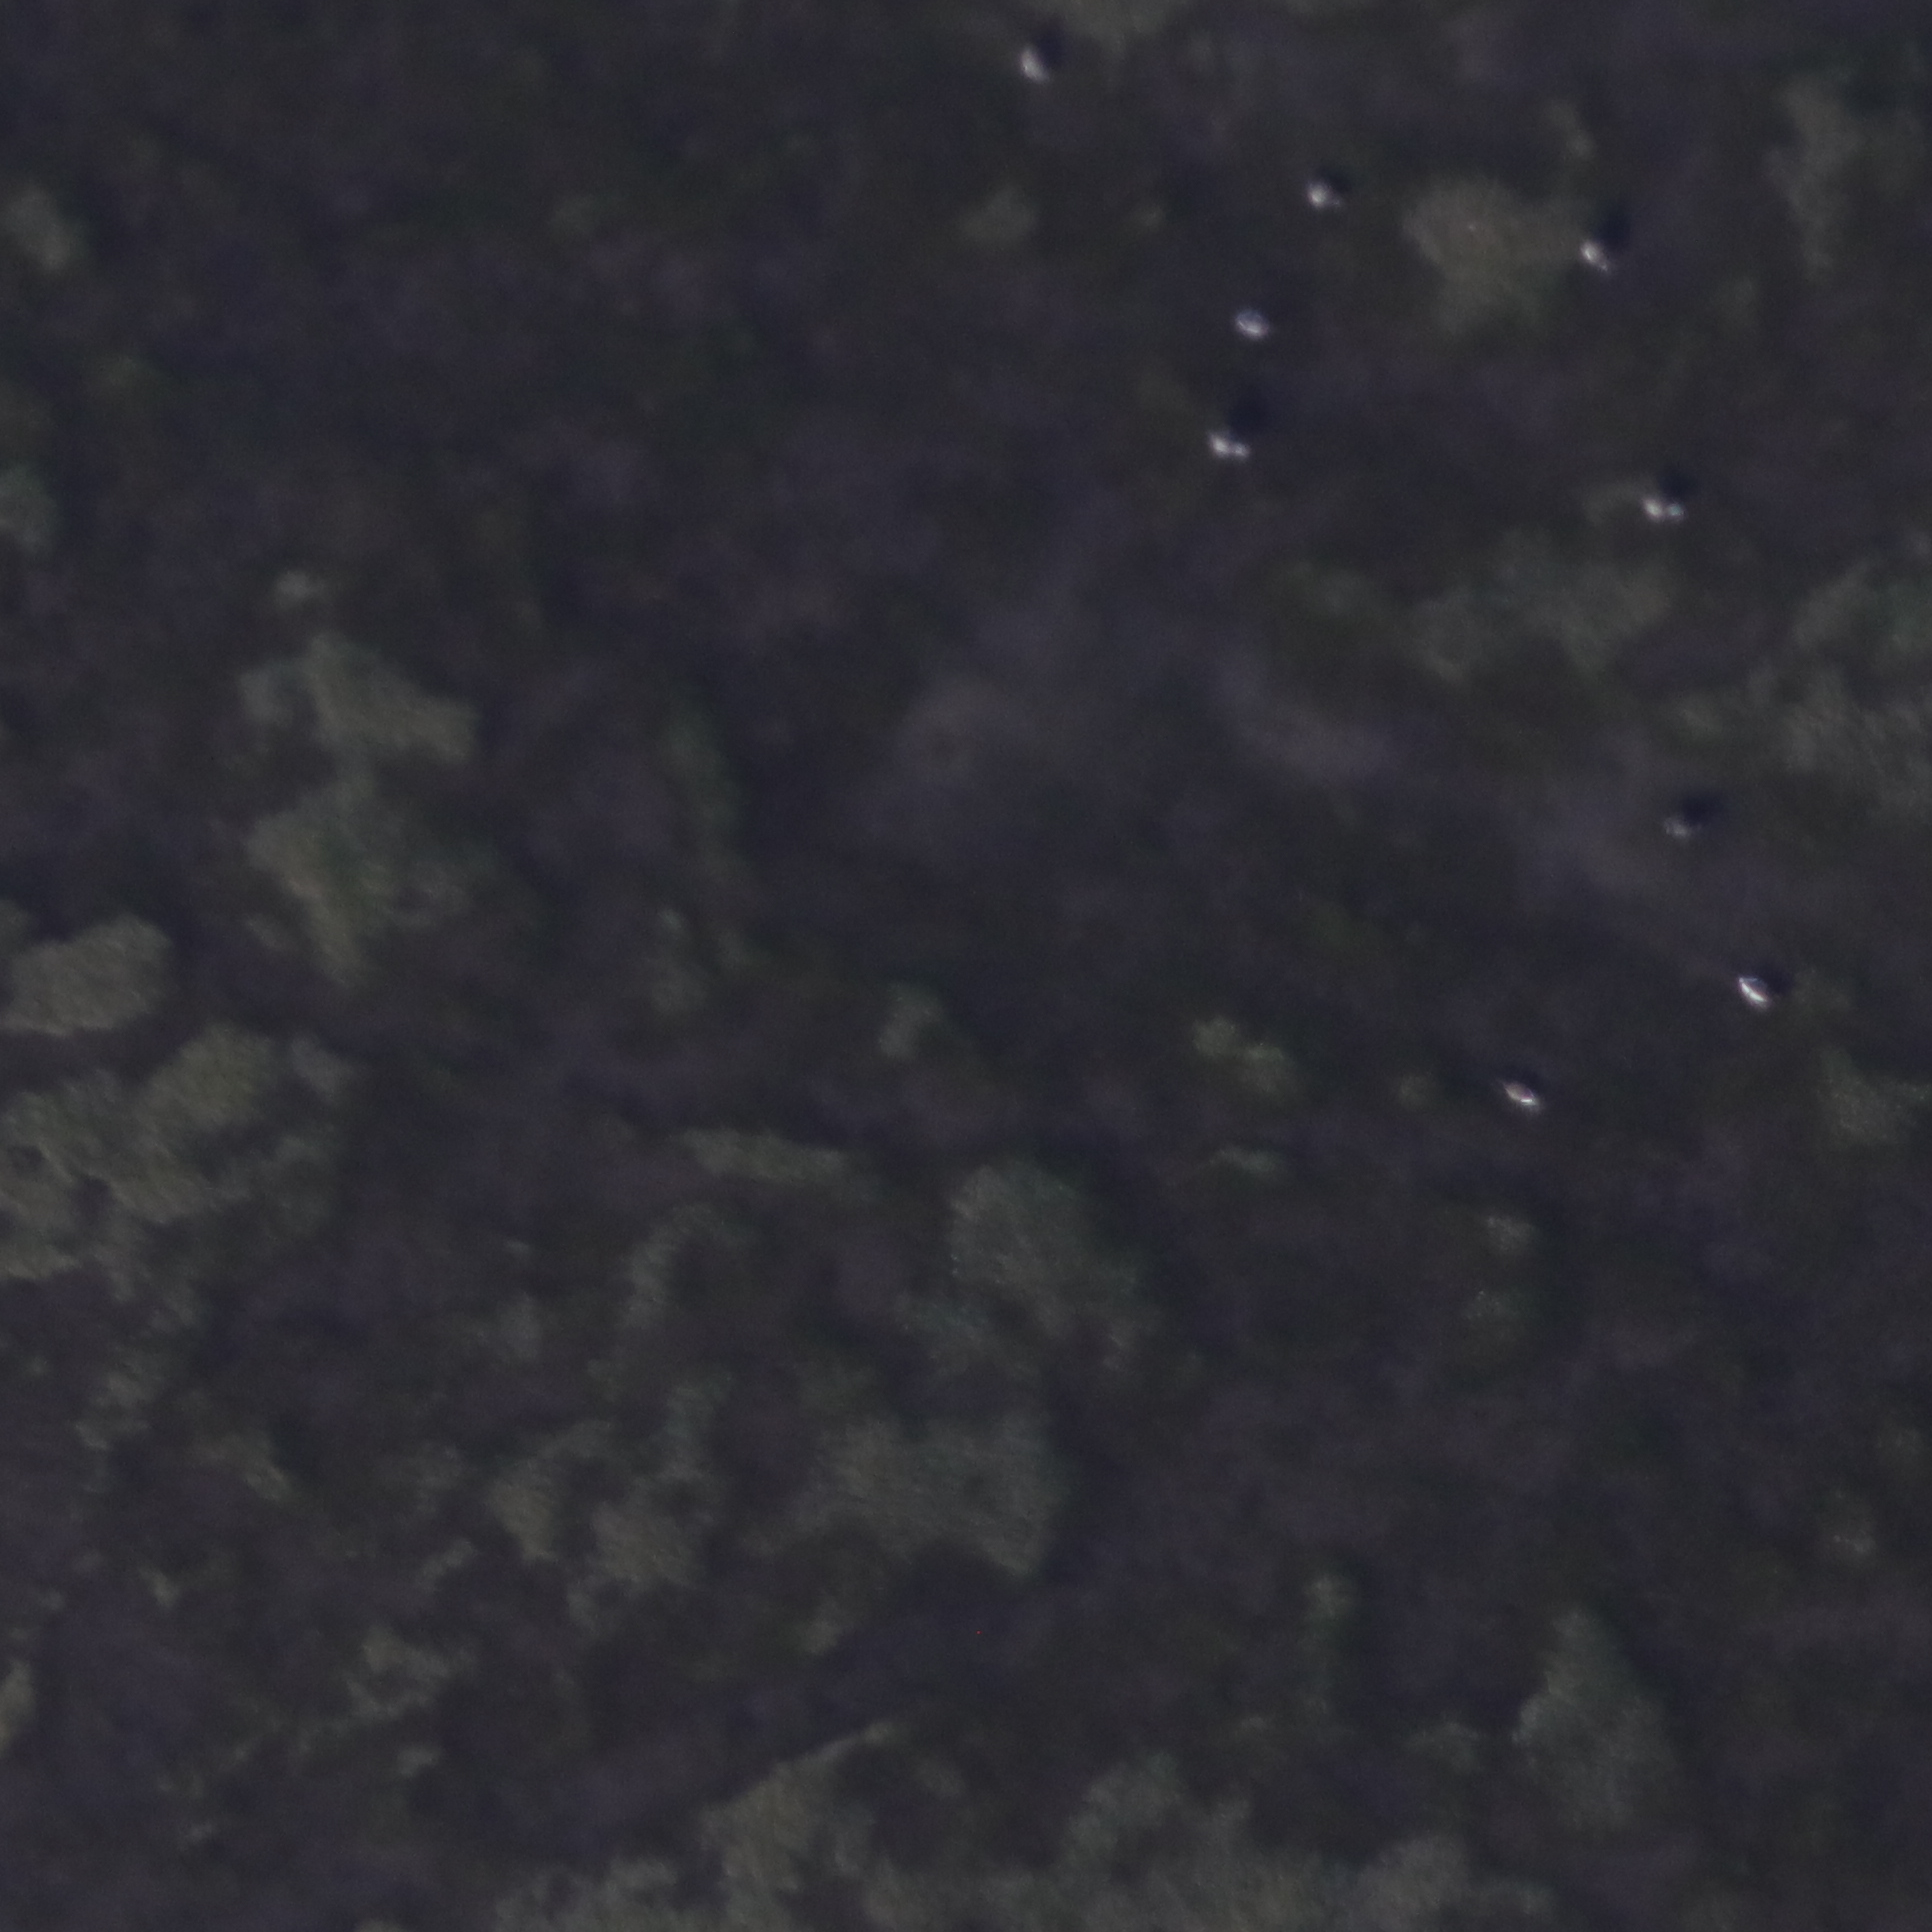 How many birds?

9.